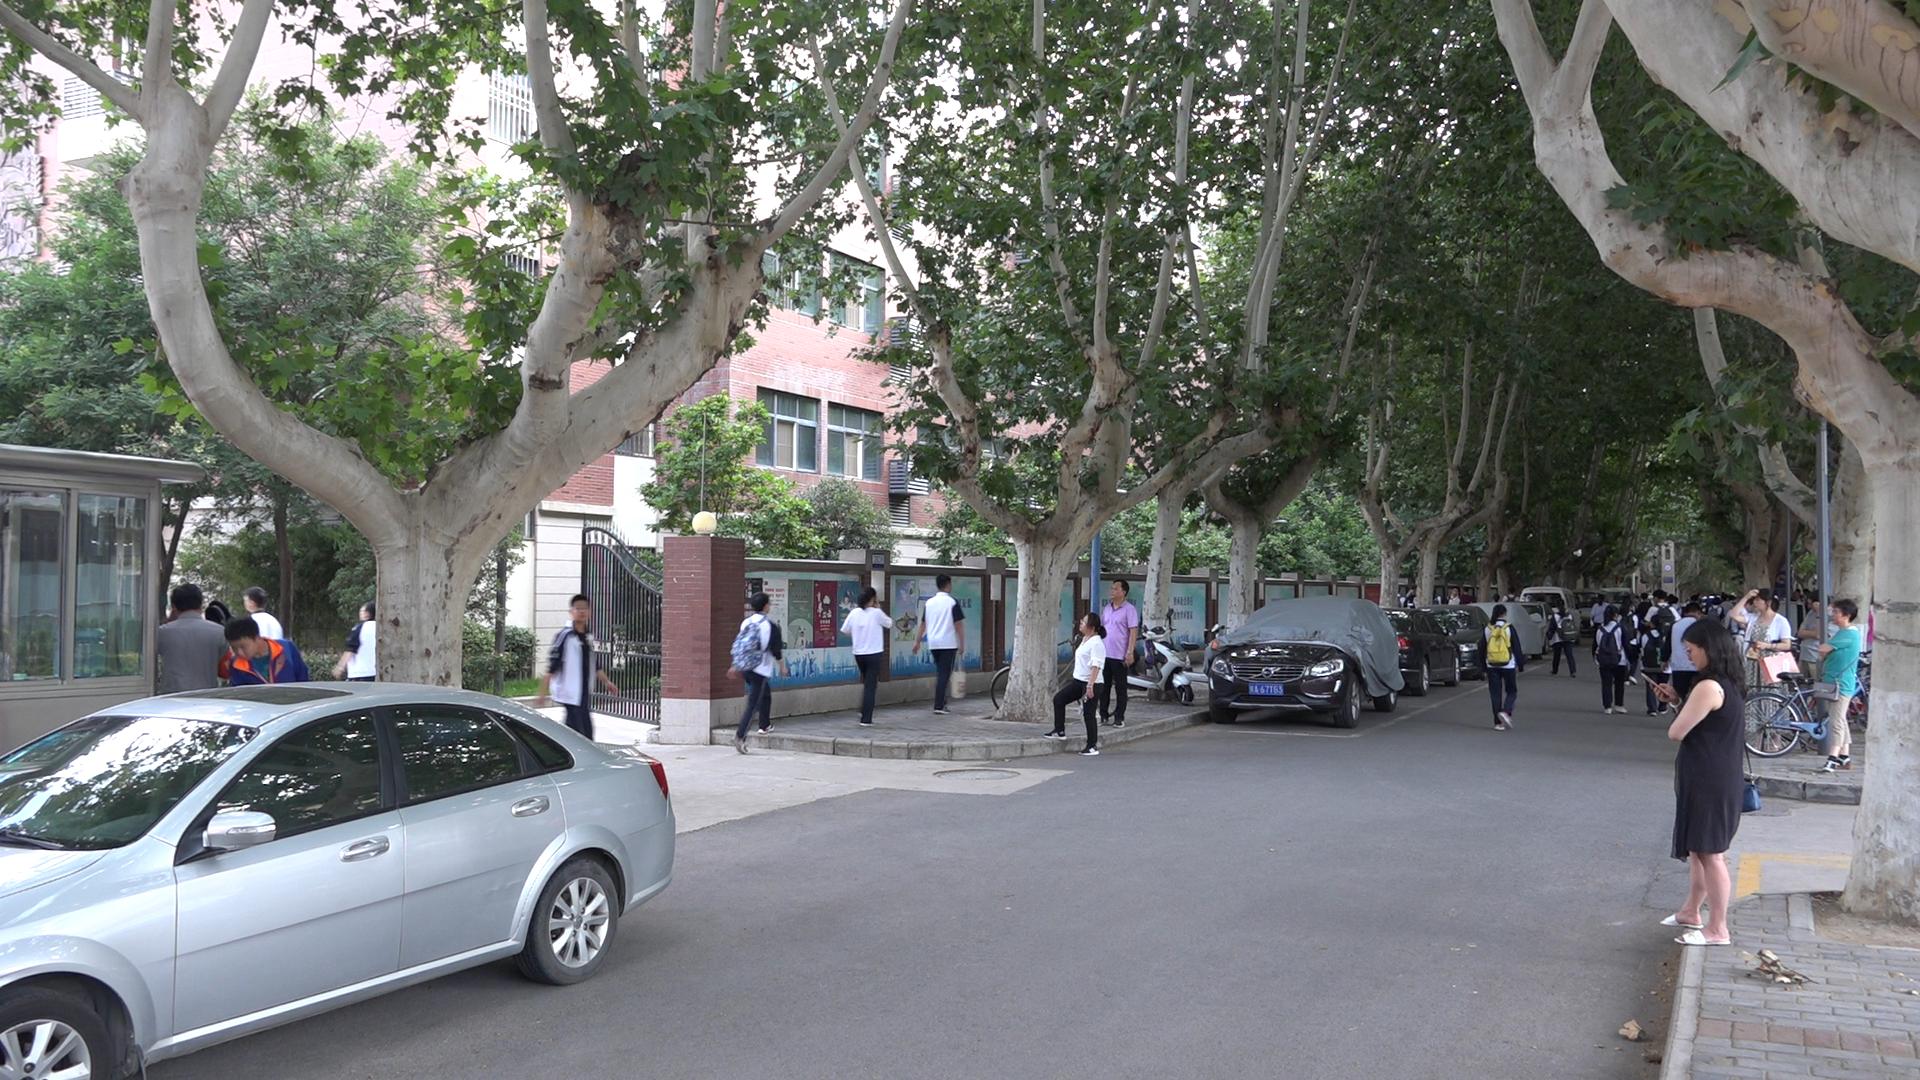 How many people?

41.